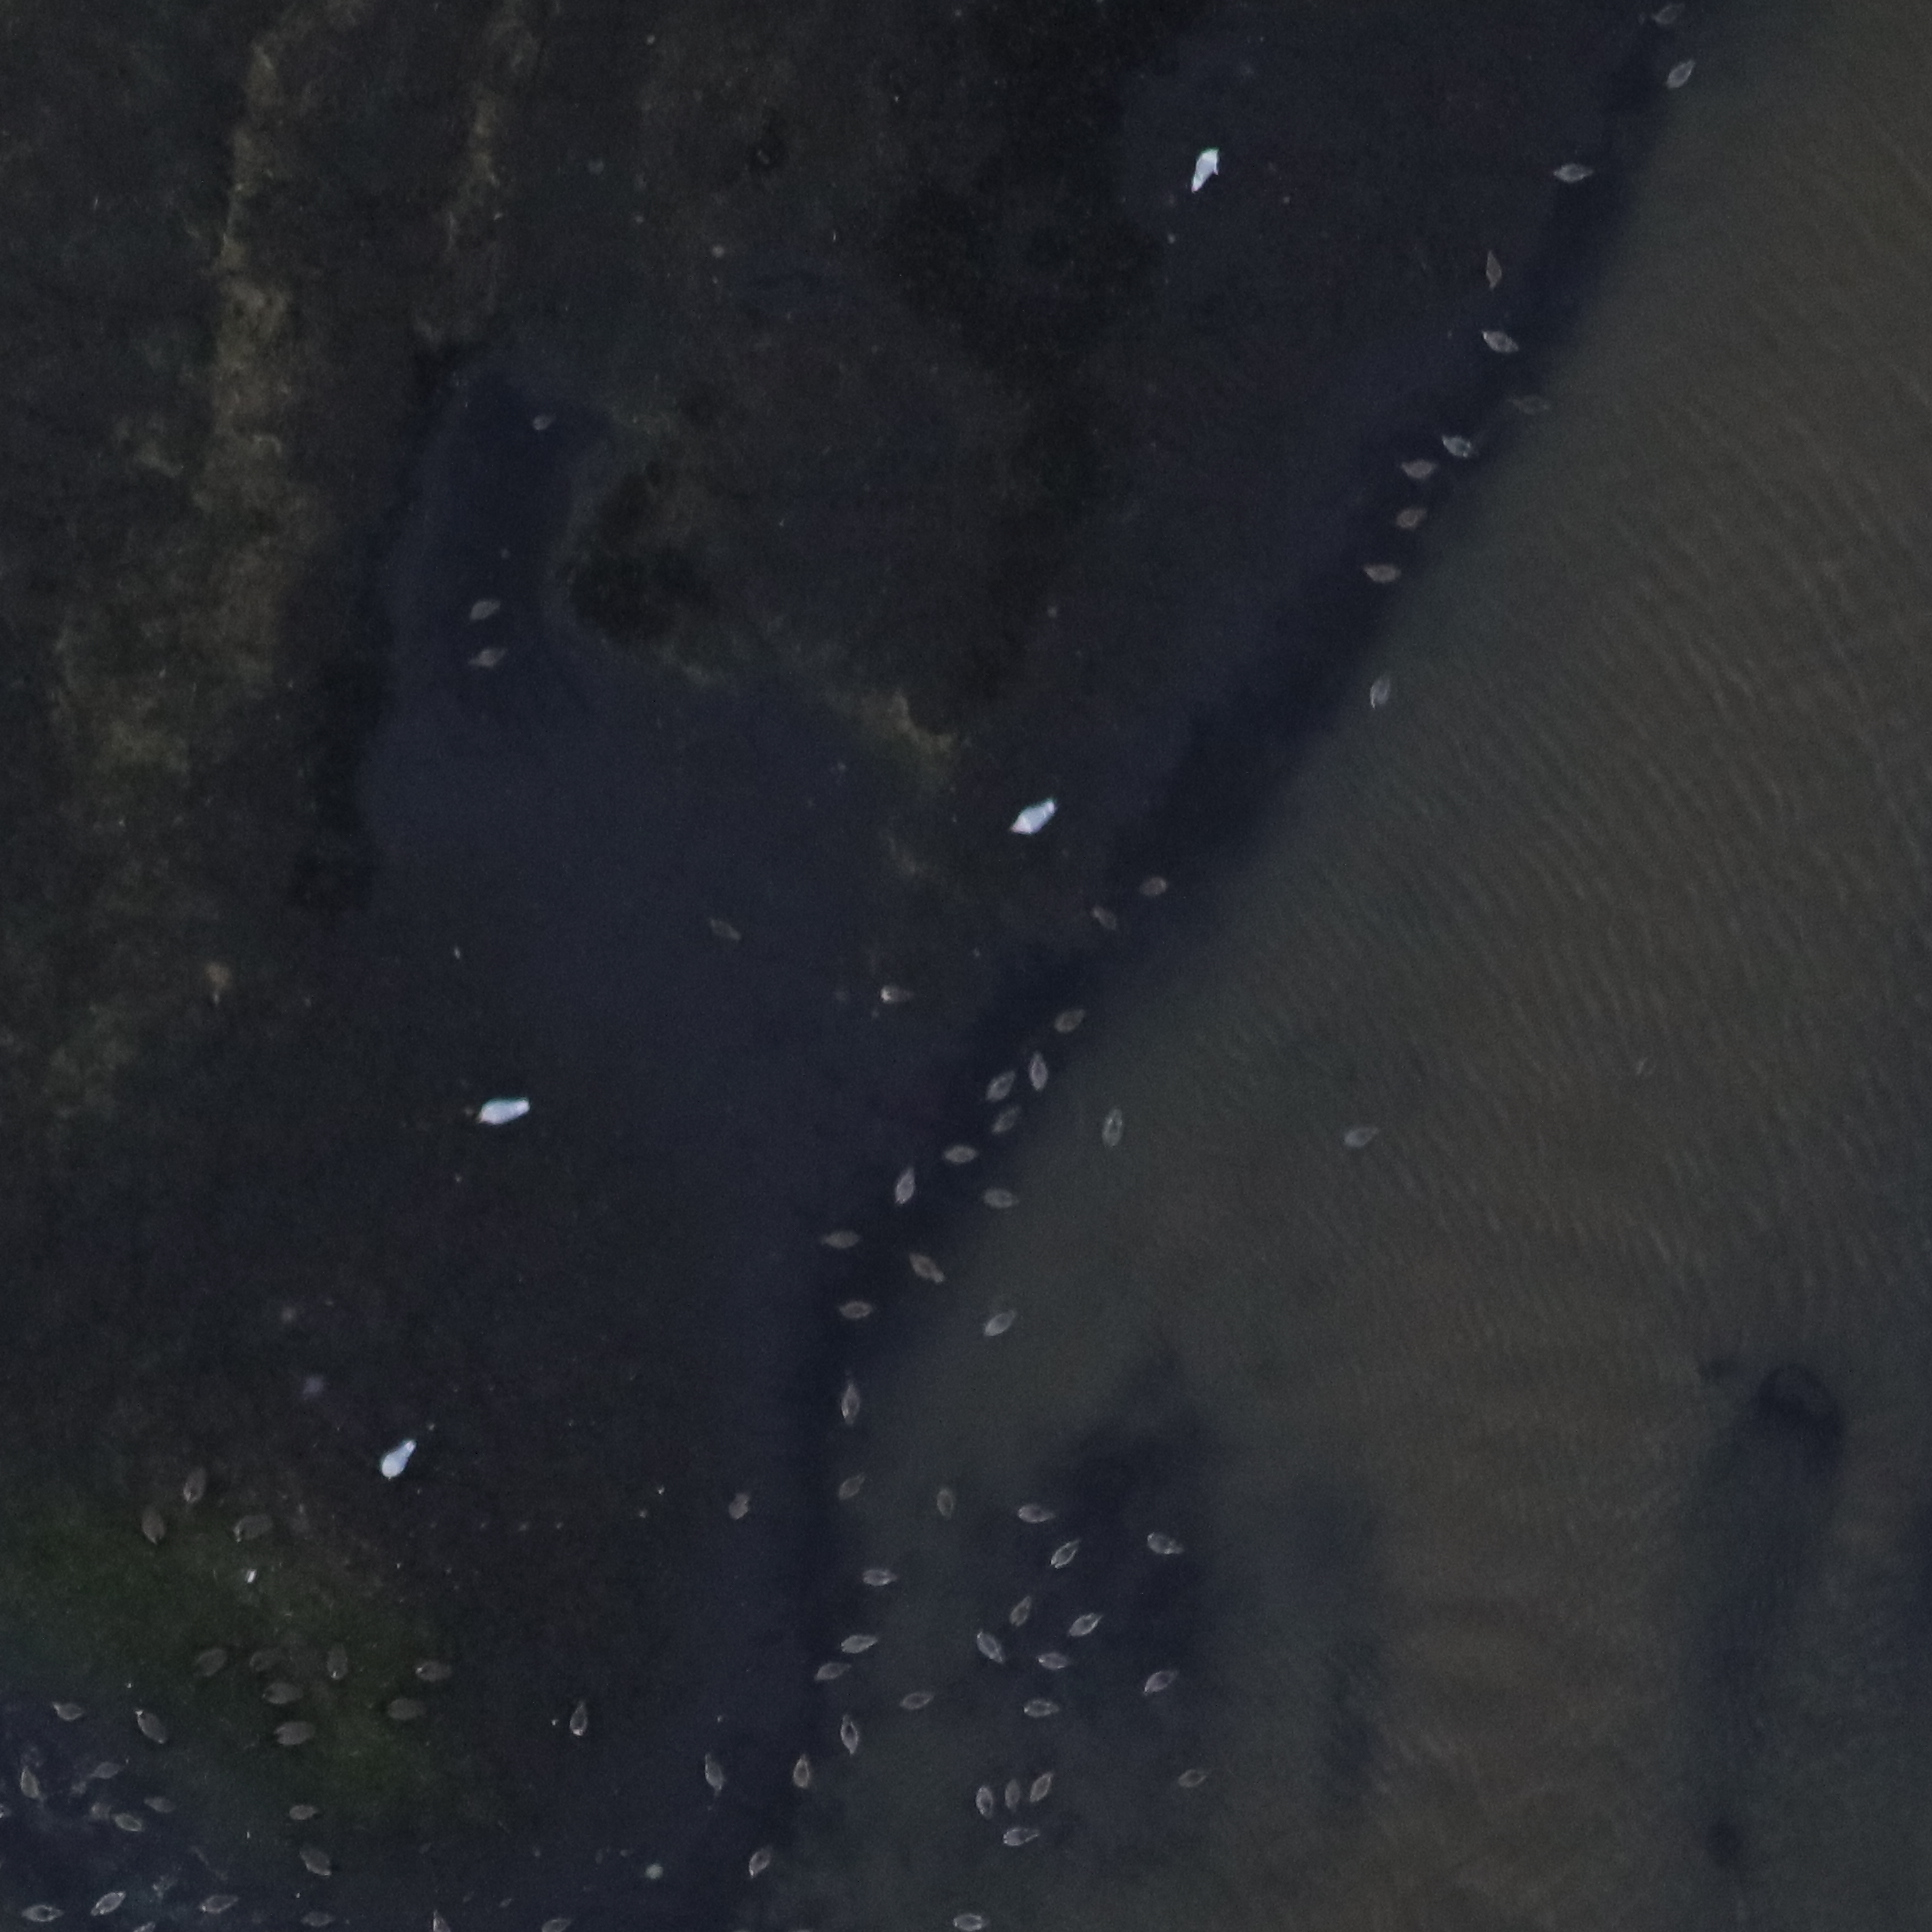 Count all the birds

86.